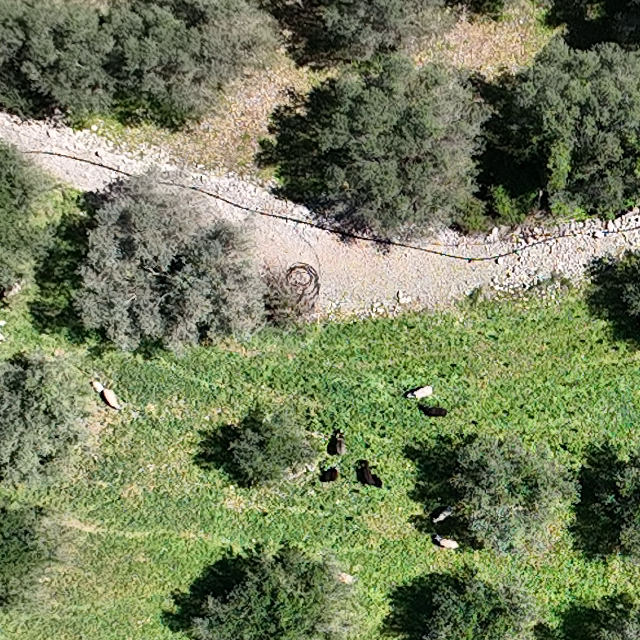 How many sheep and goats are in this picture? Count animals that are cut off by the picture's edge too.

12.